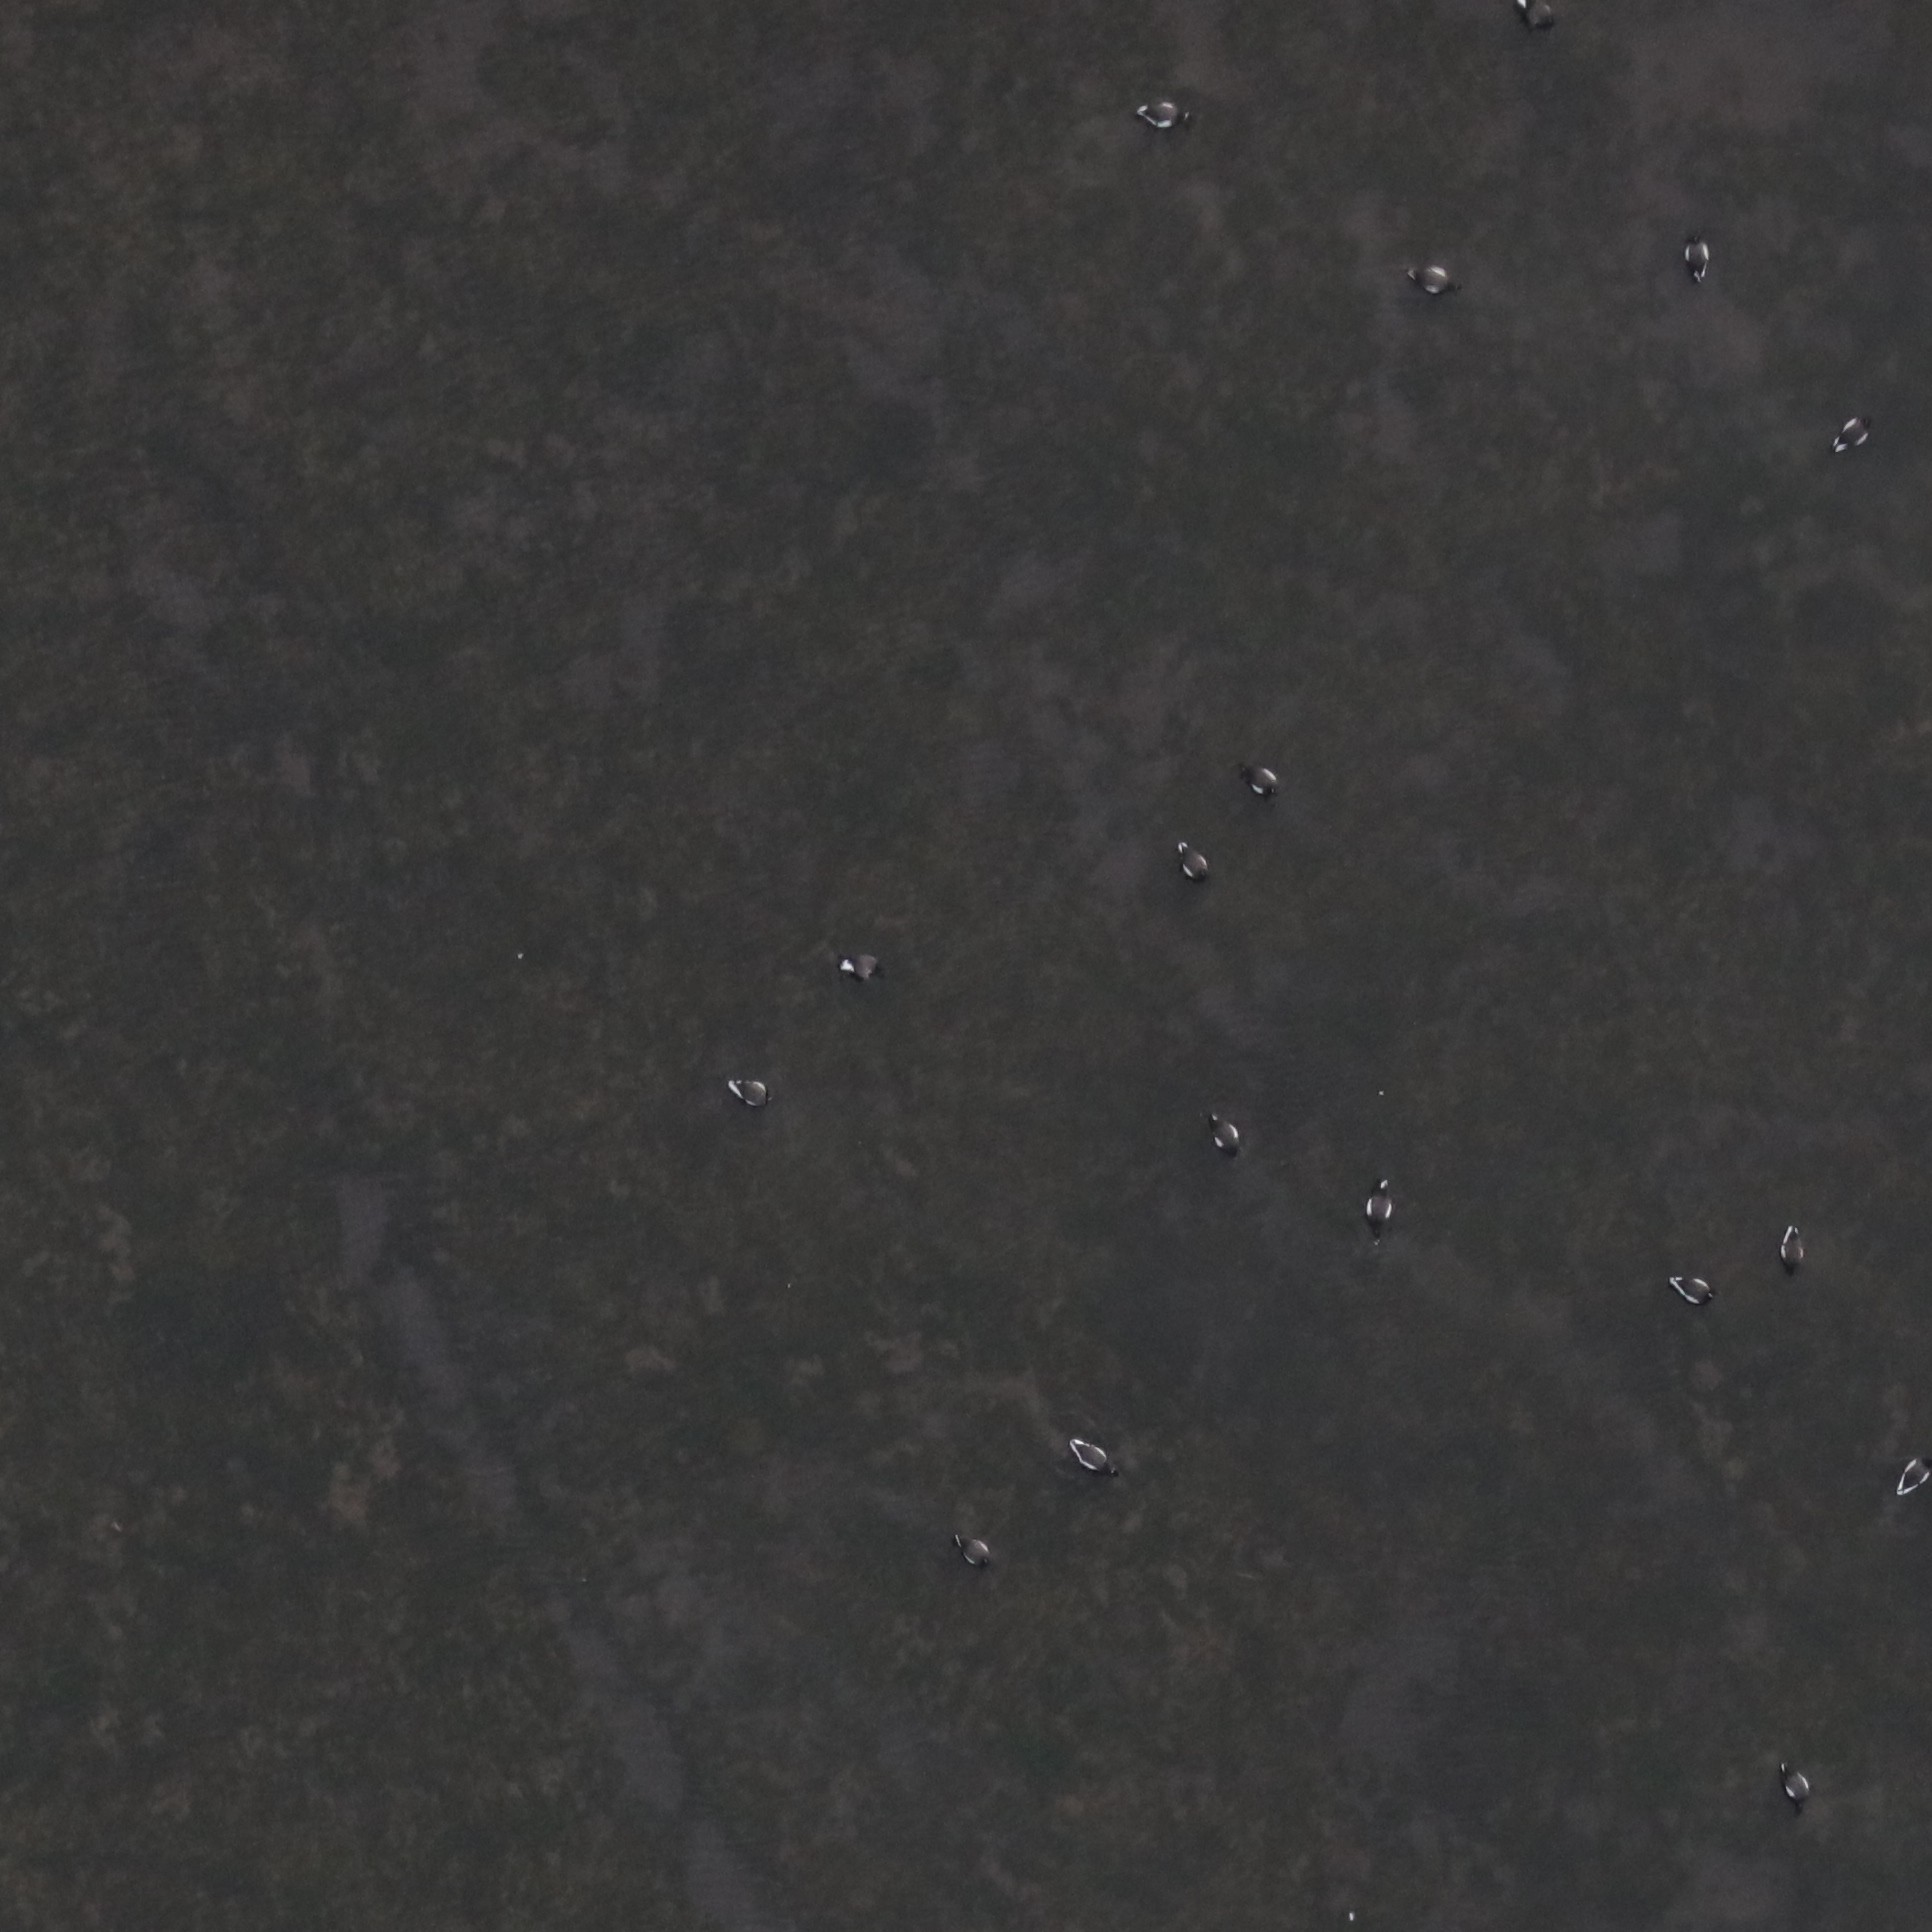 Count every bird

16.